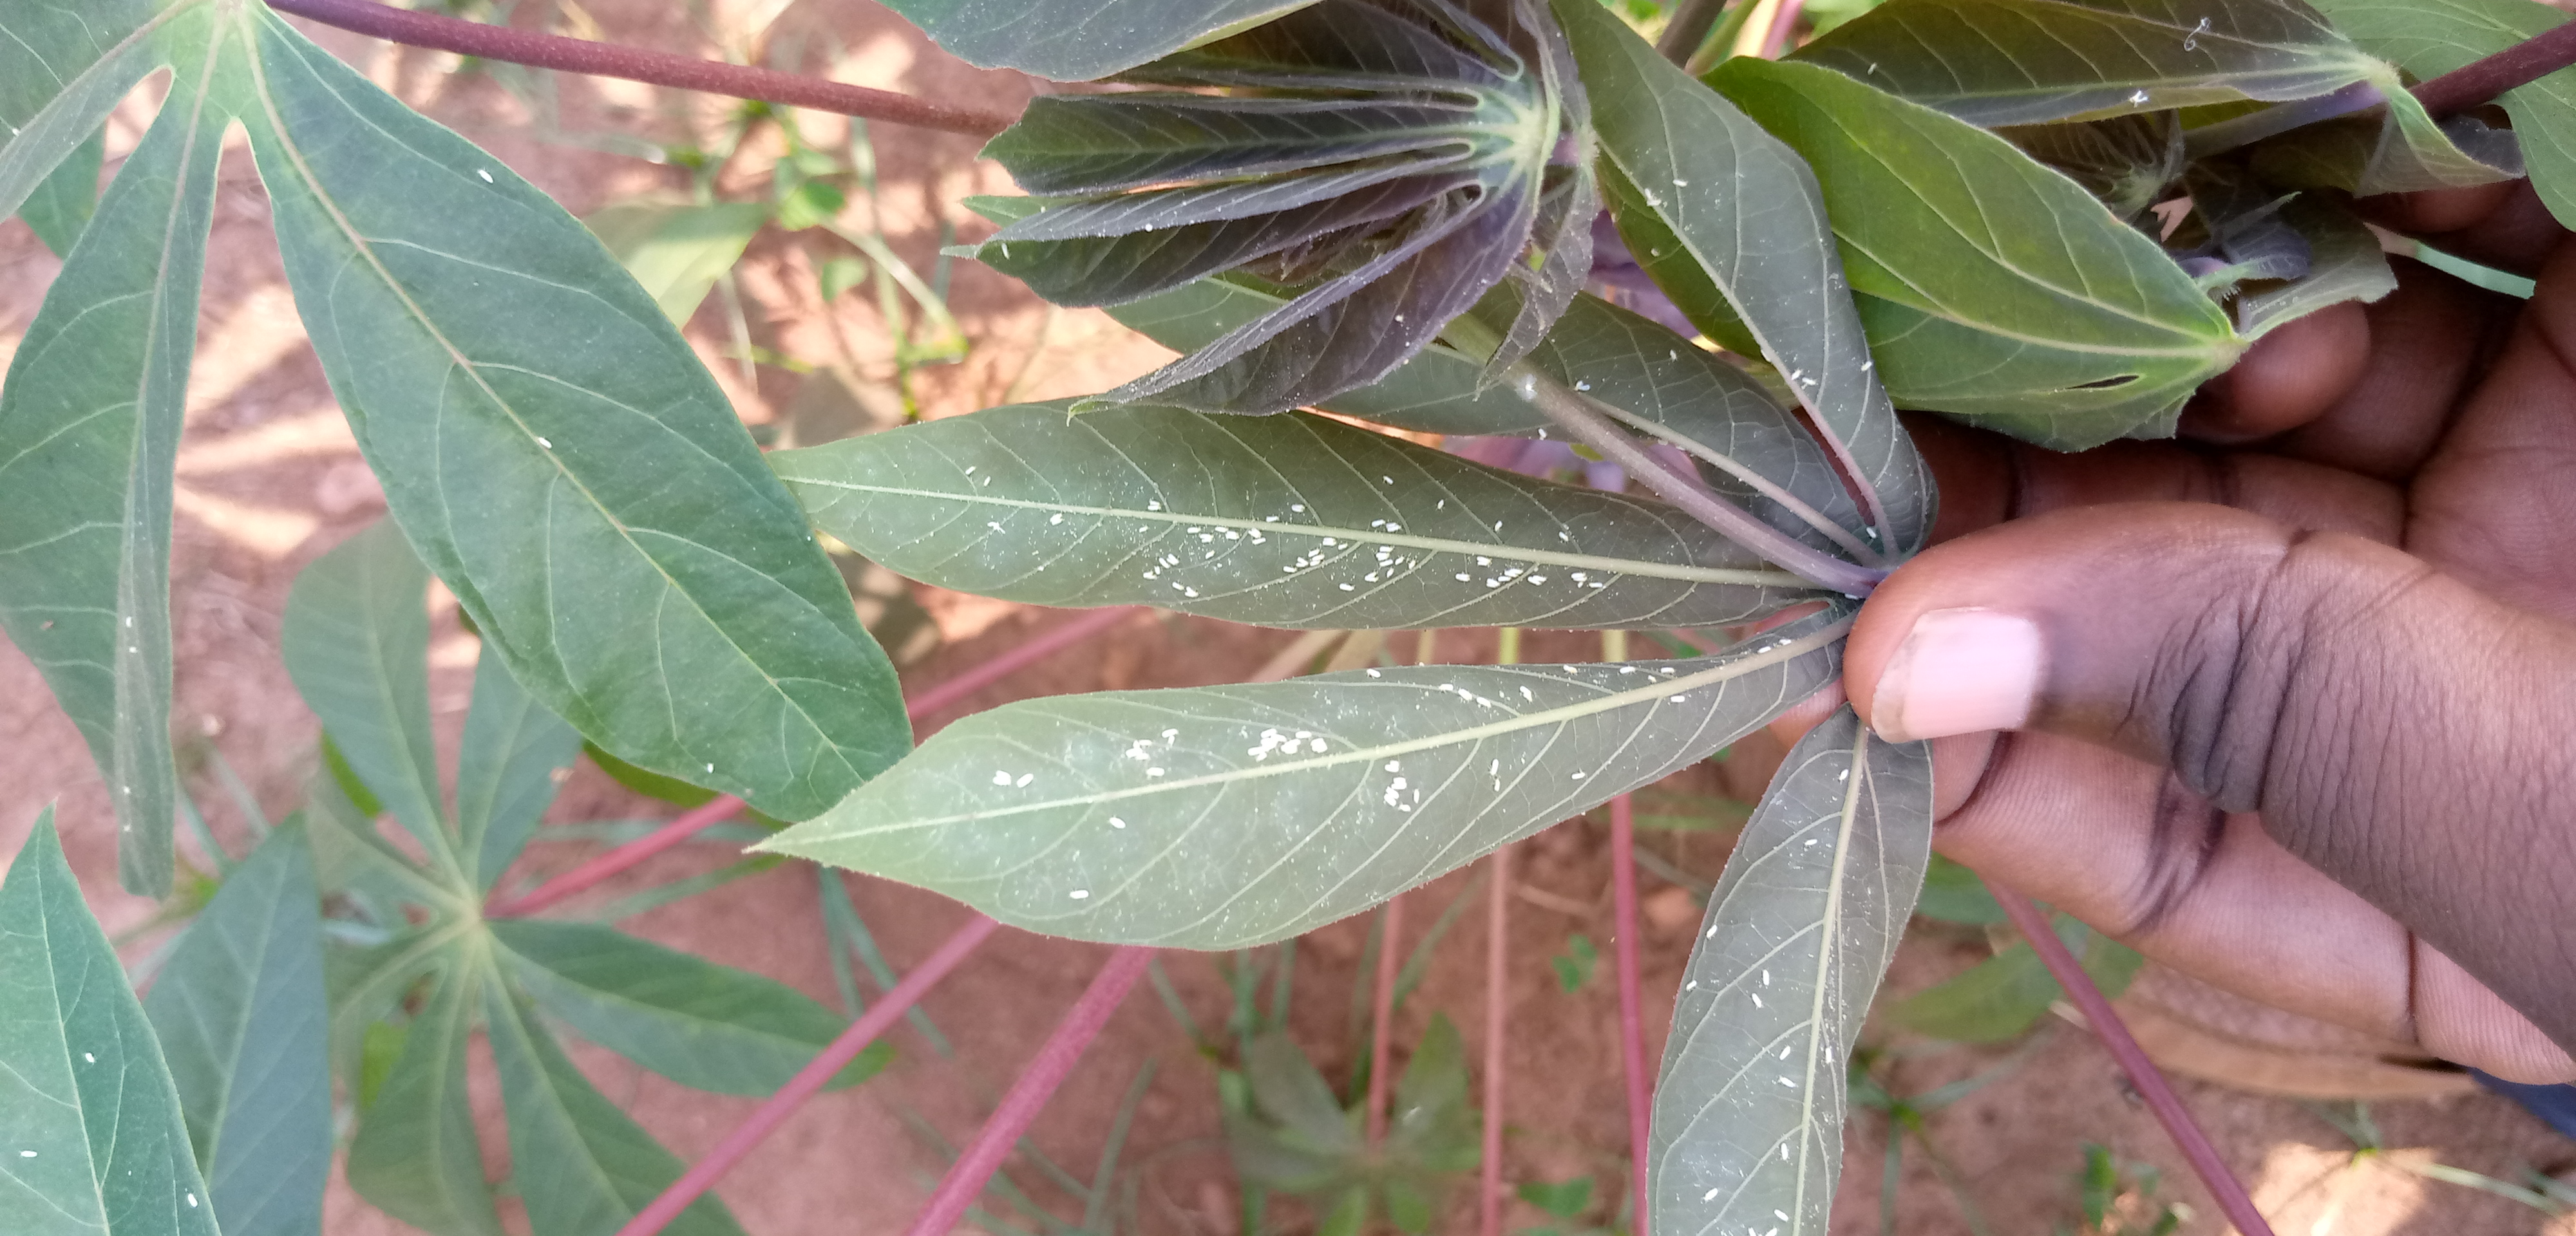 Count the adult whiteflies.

127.